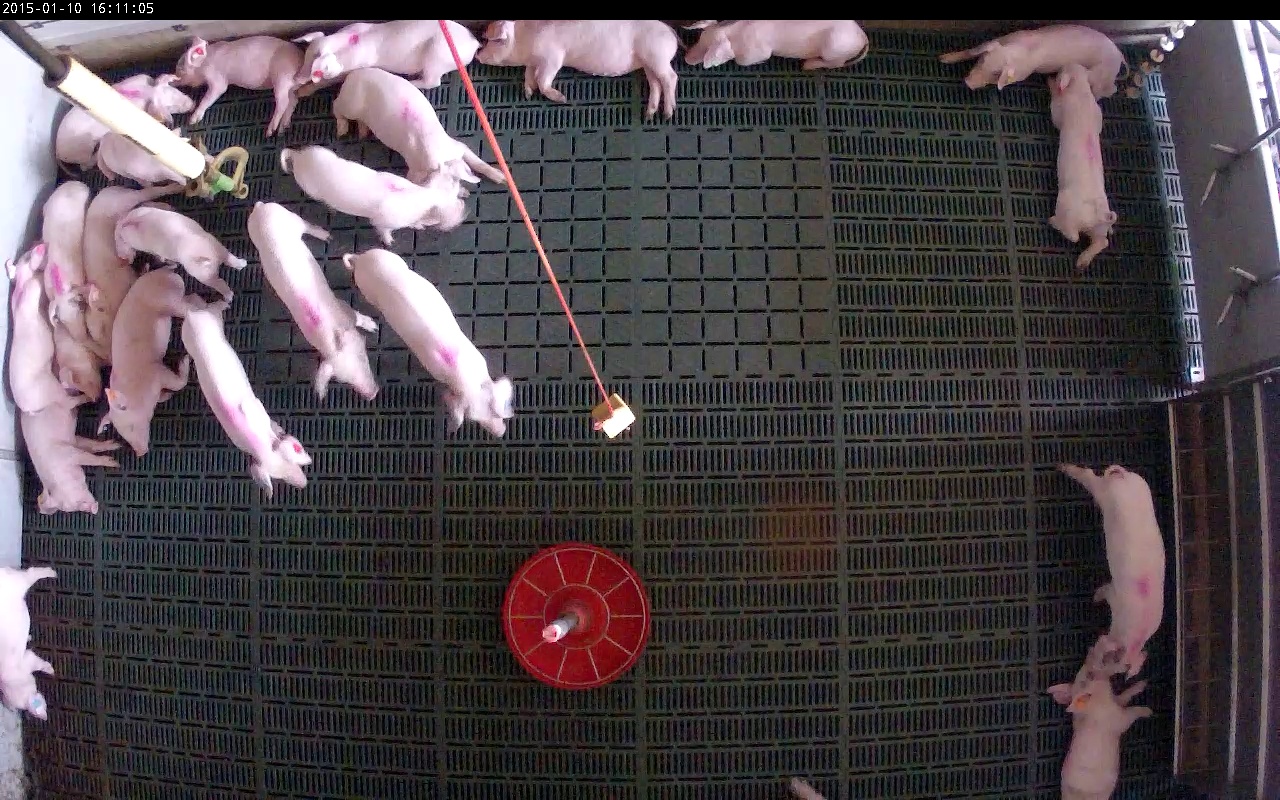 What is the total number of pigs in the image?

23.